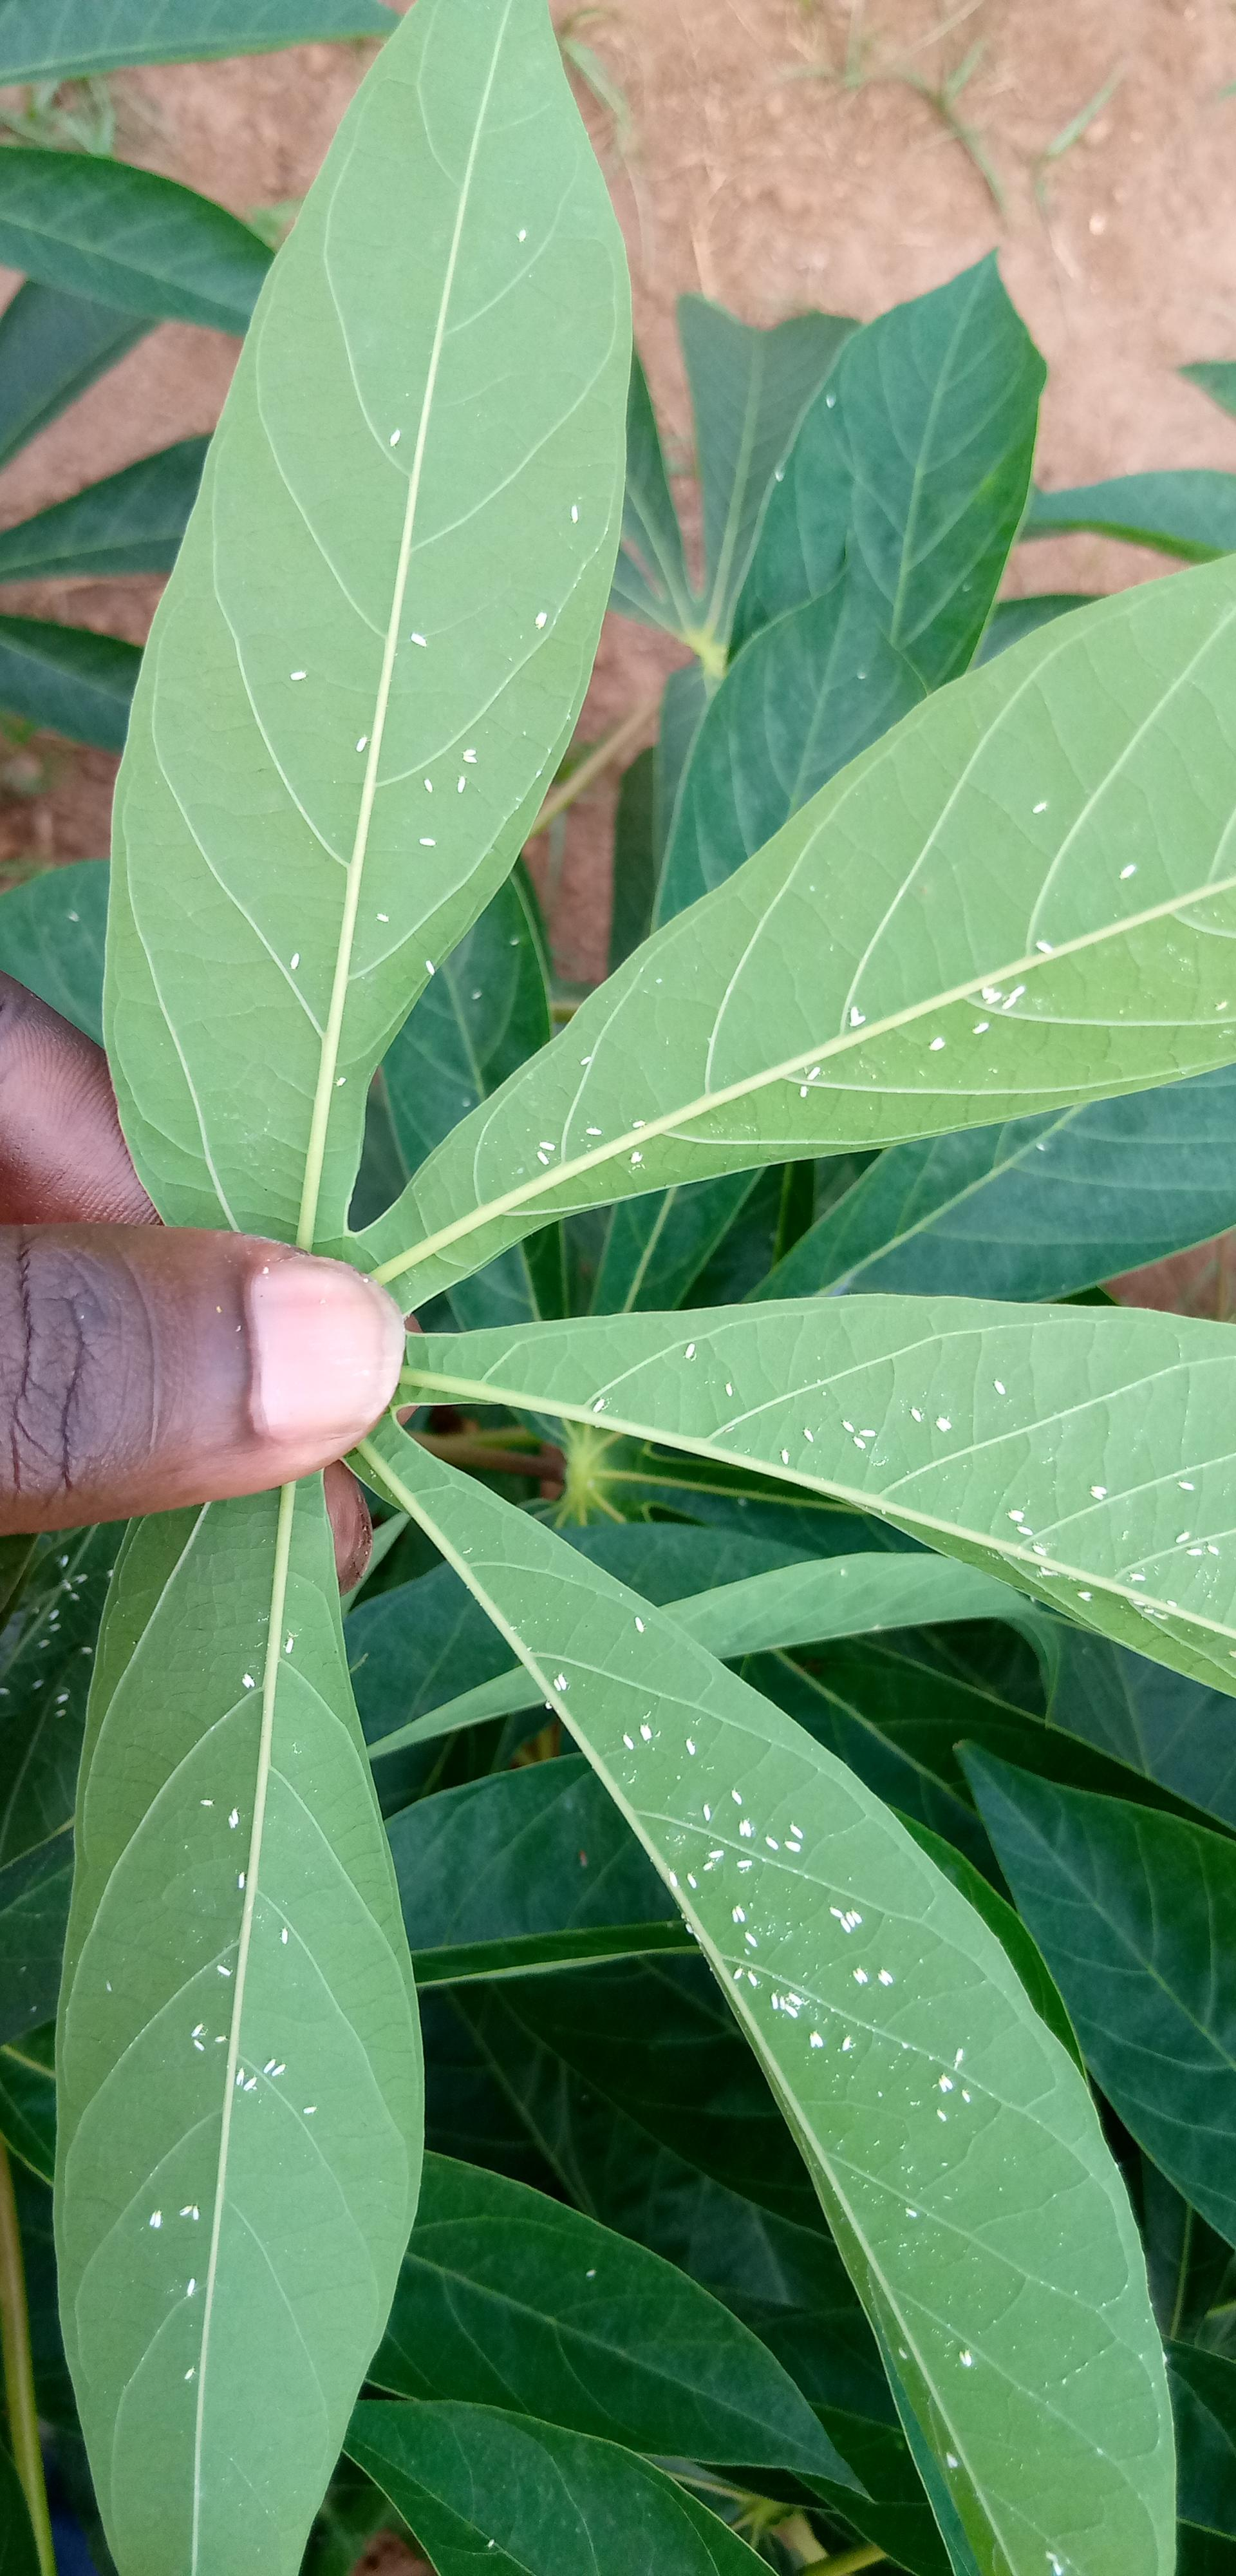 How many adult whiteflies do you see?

131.